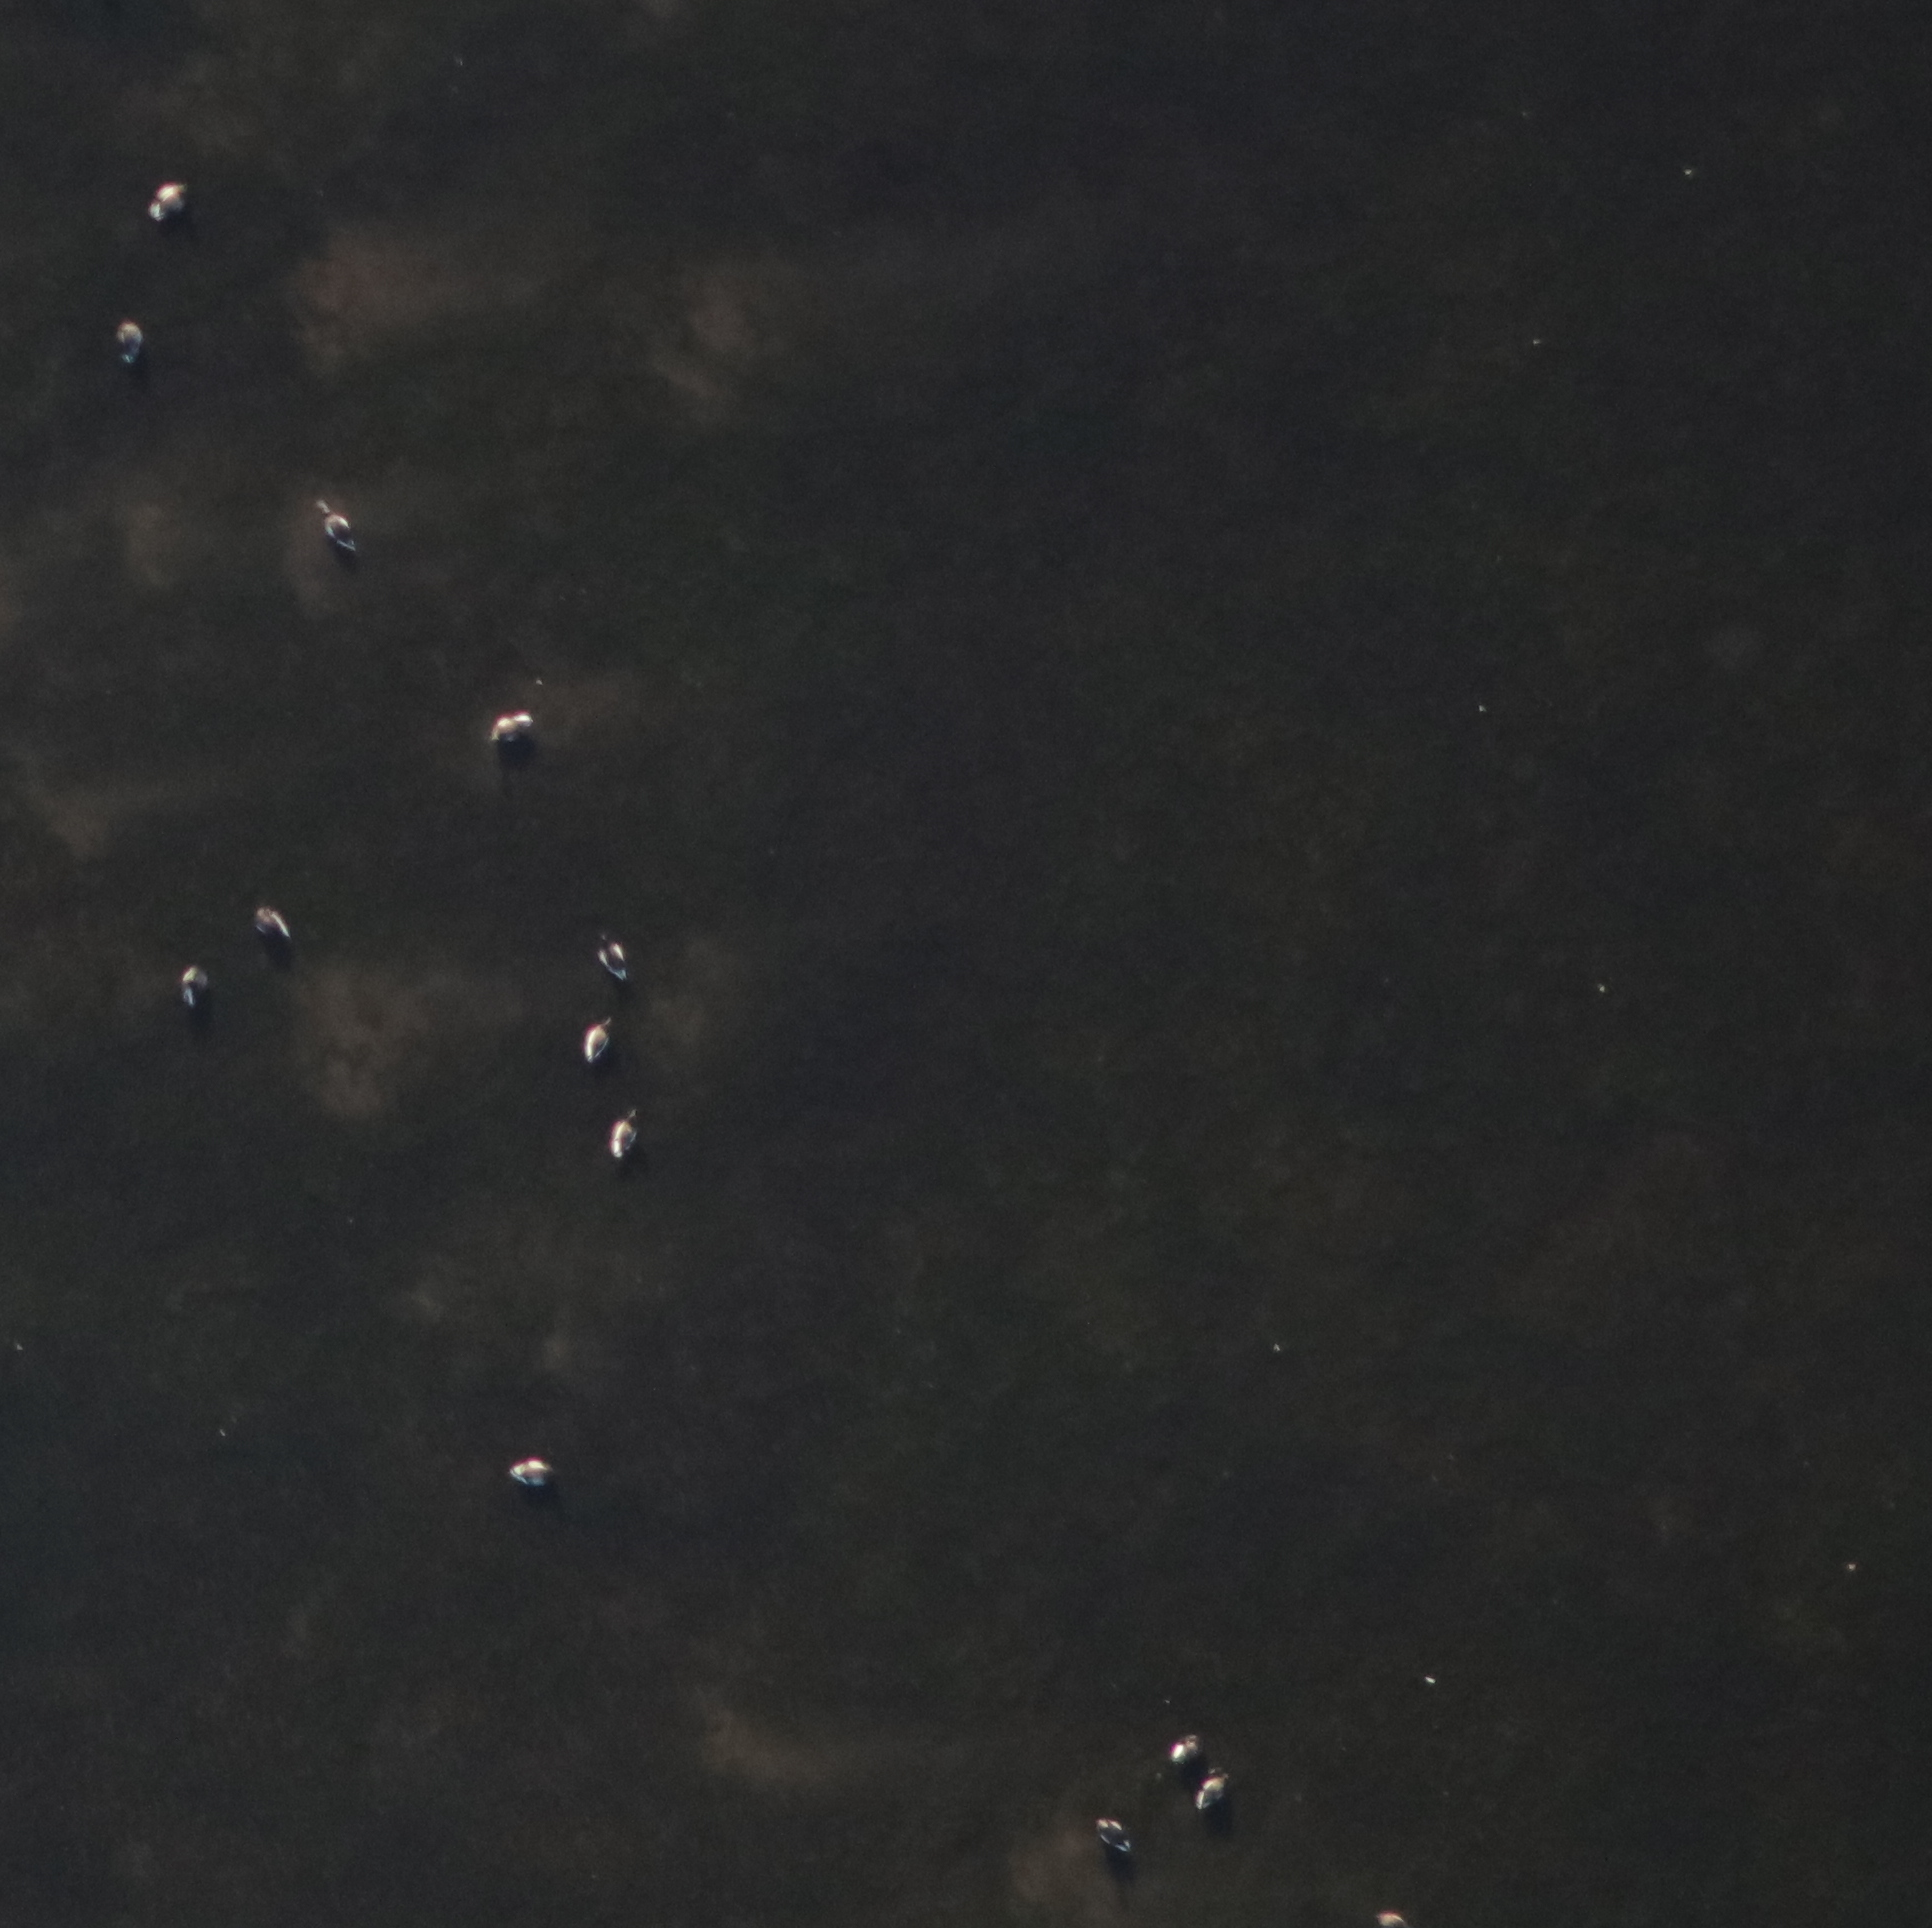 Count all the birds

13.